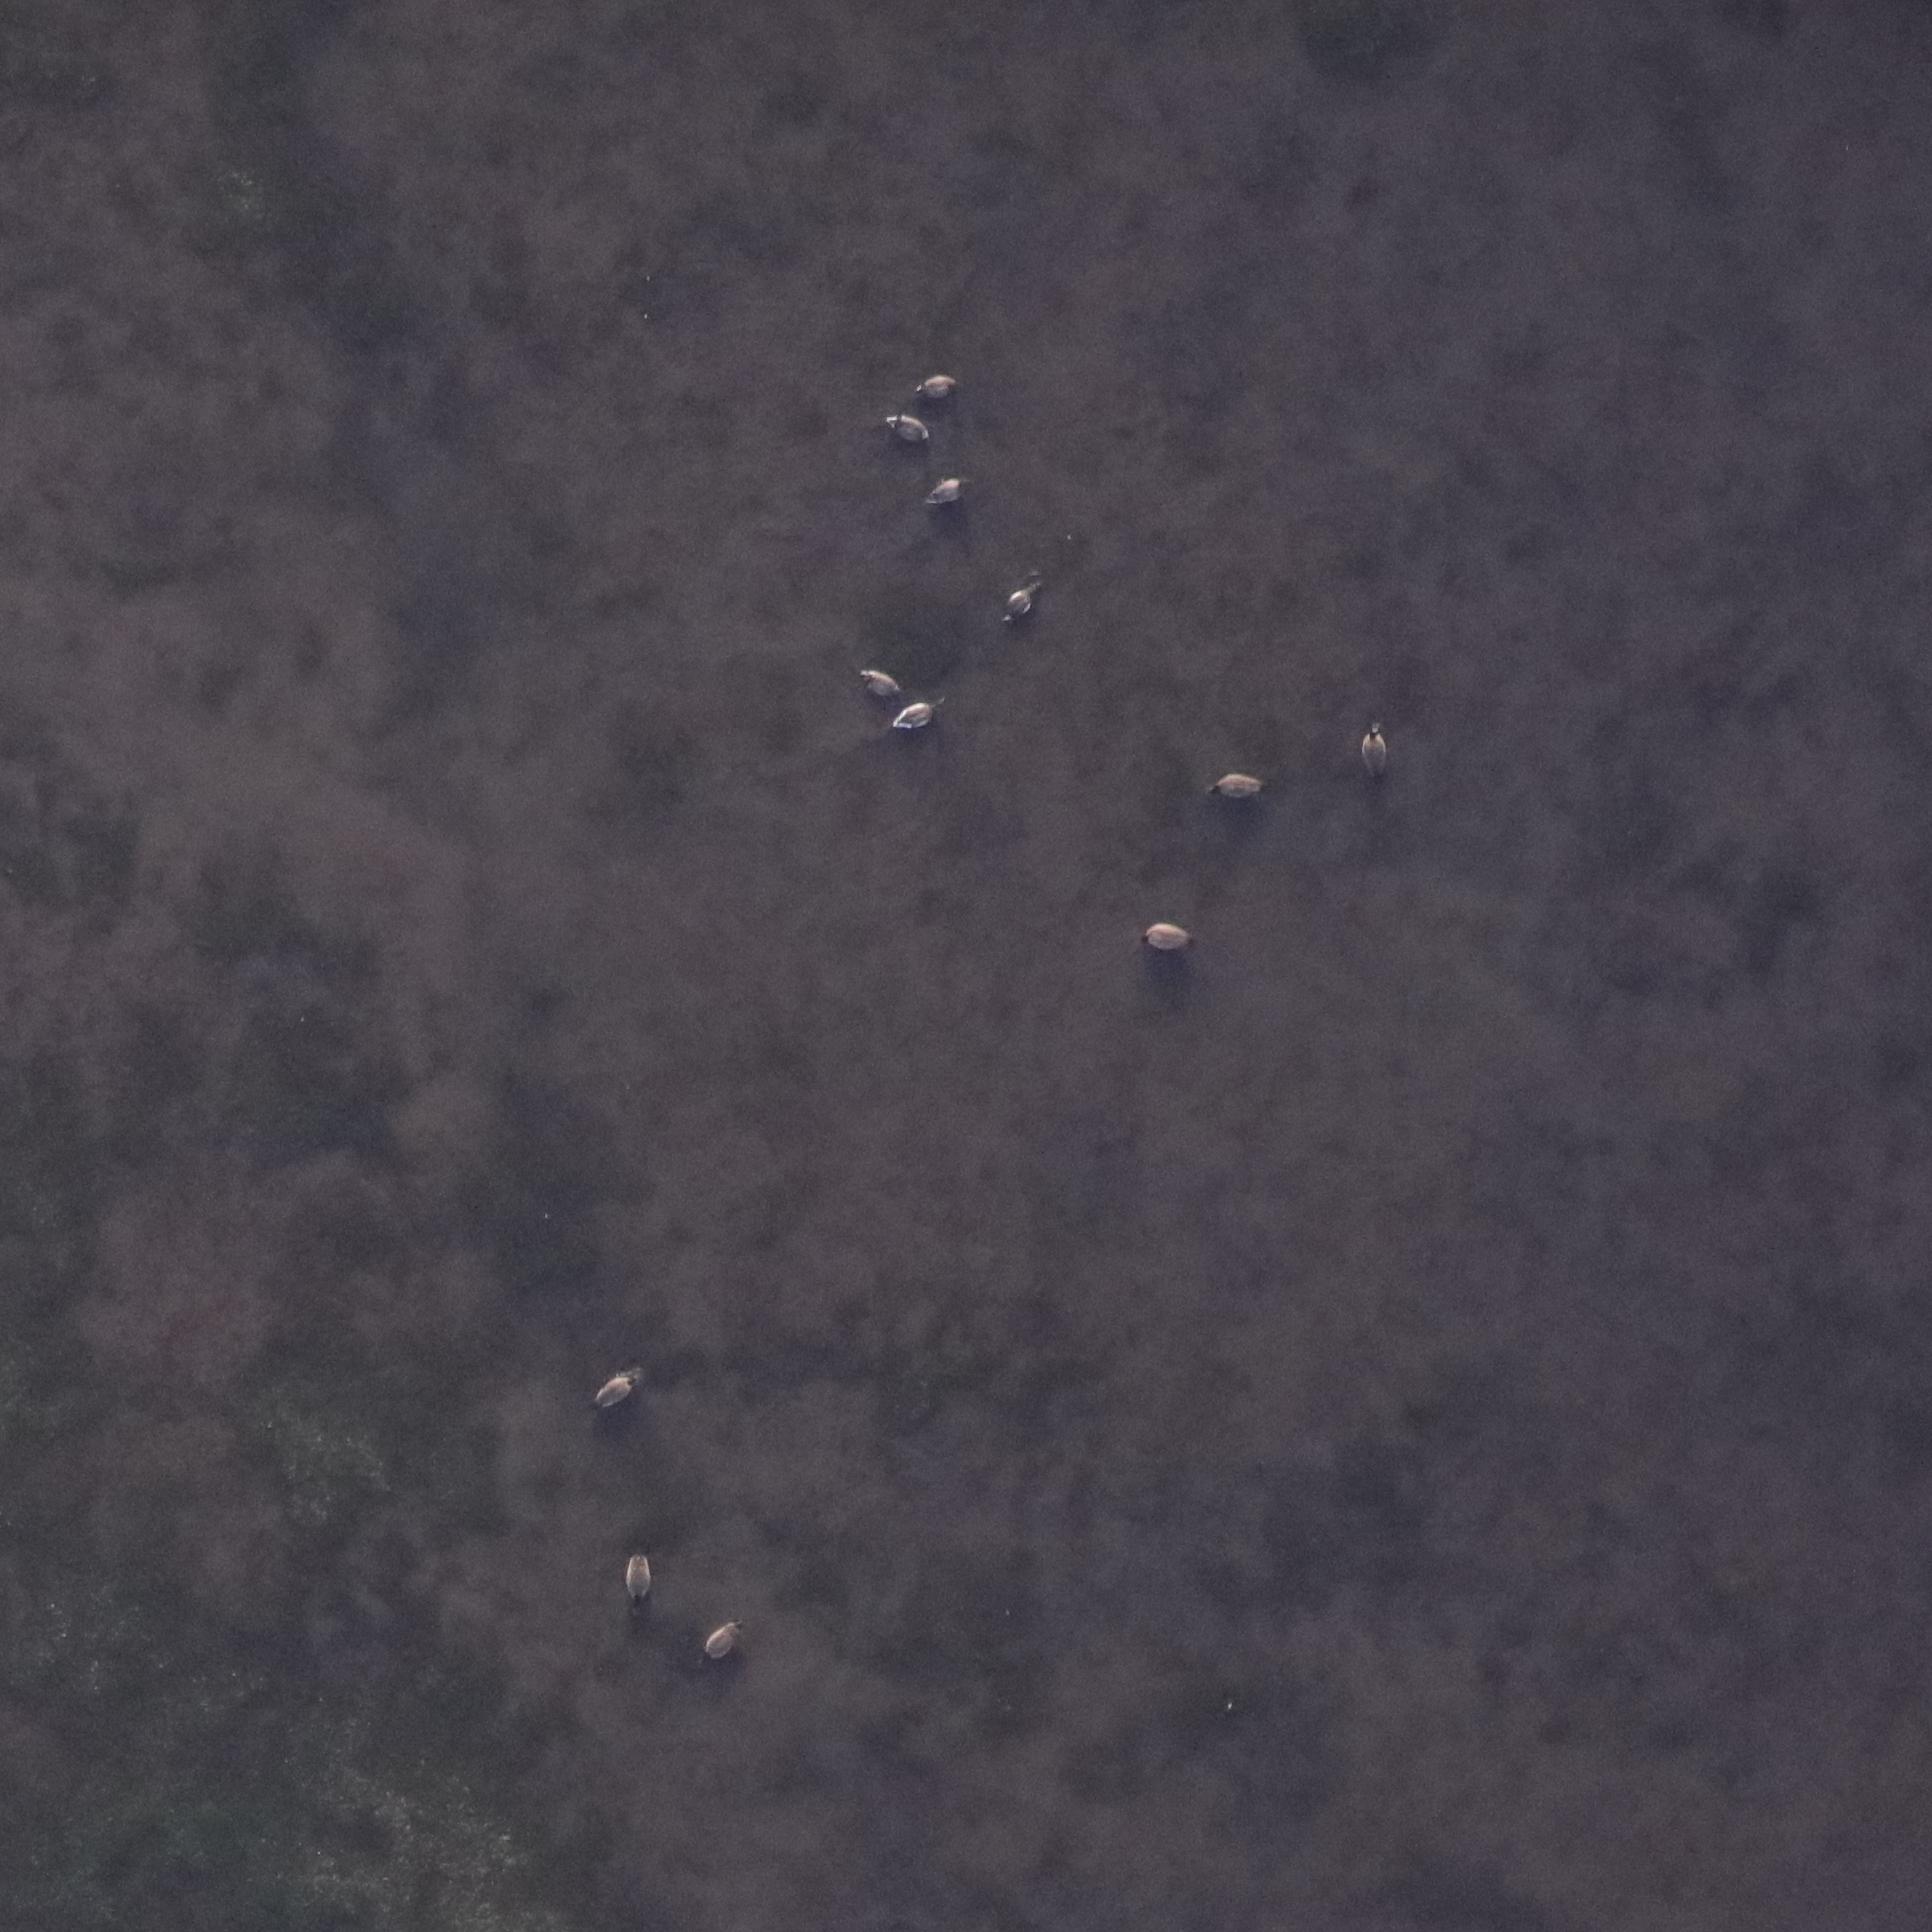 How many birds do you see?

12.